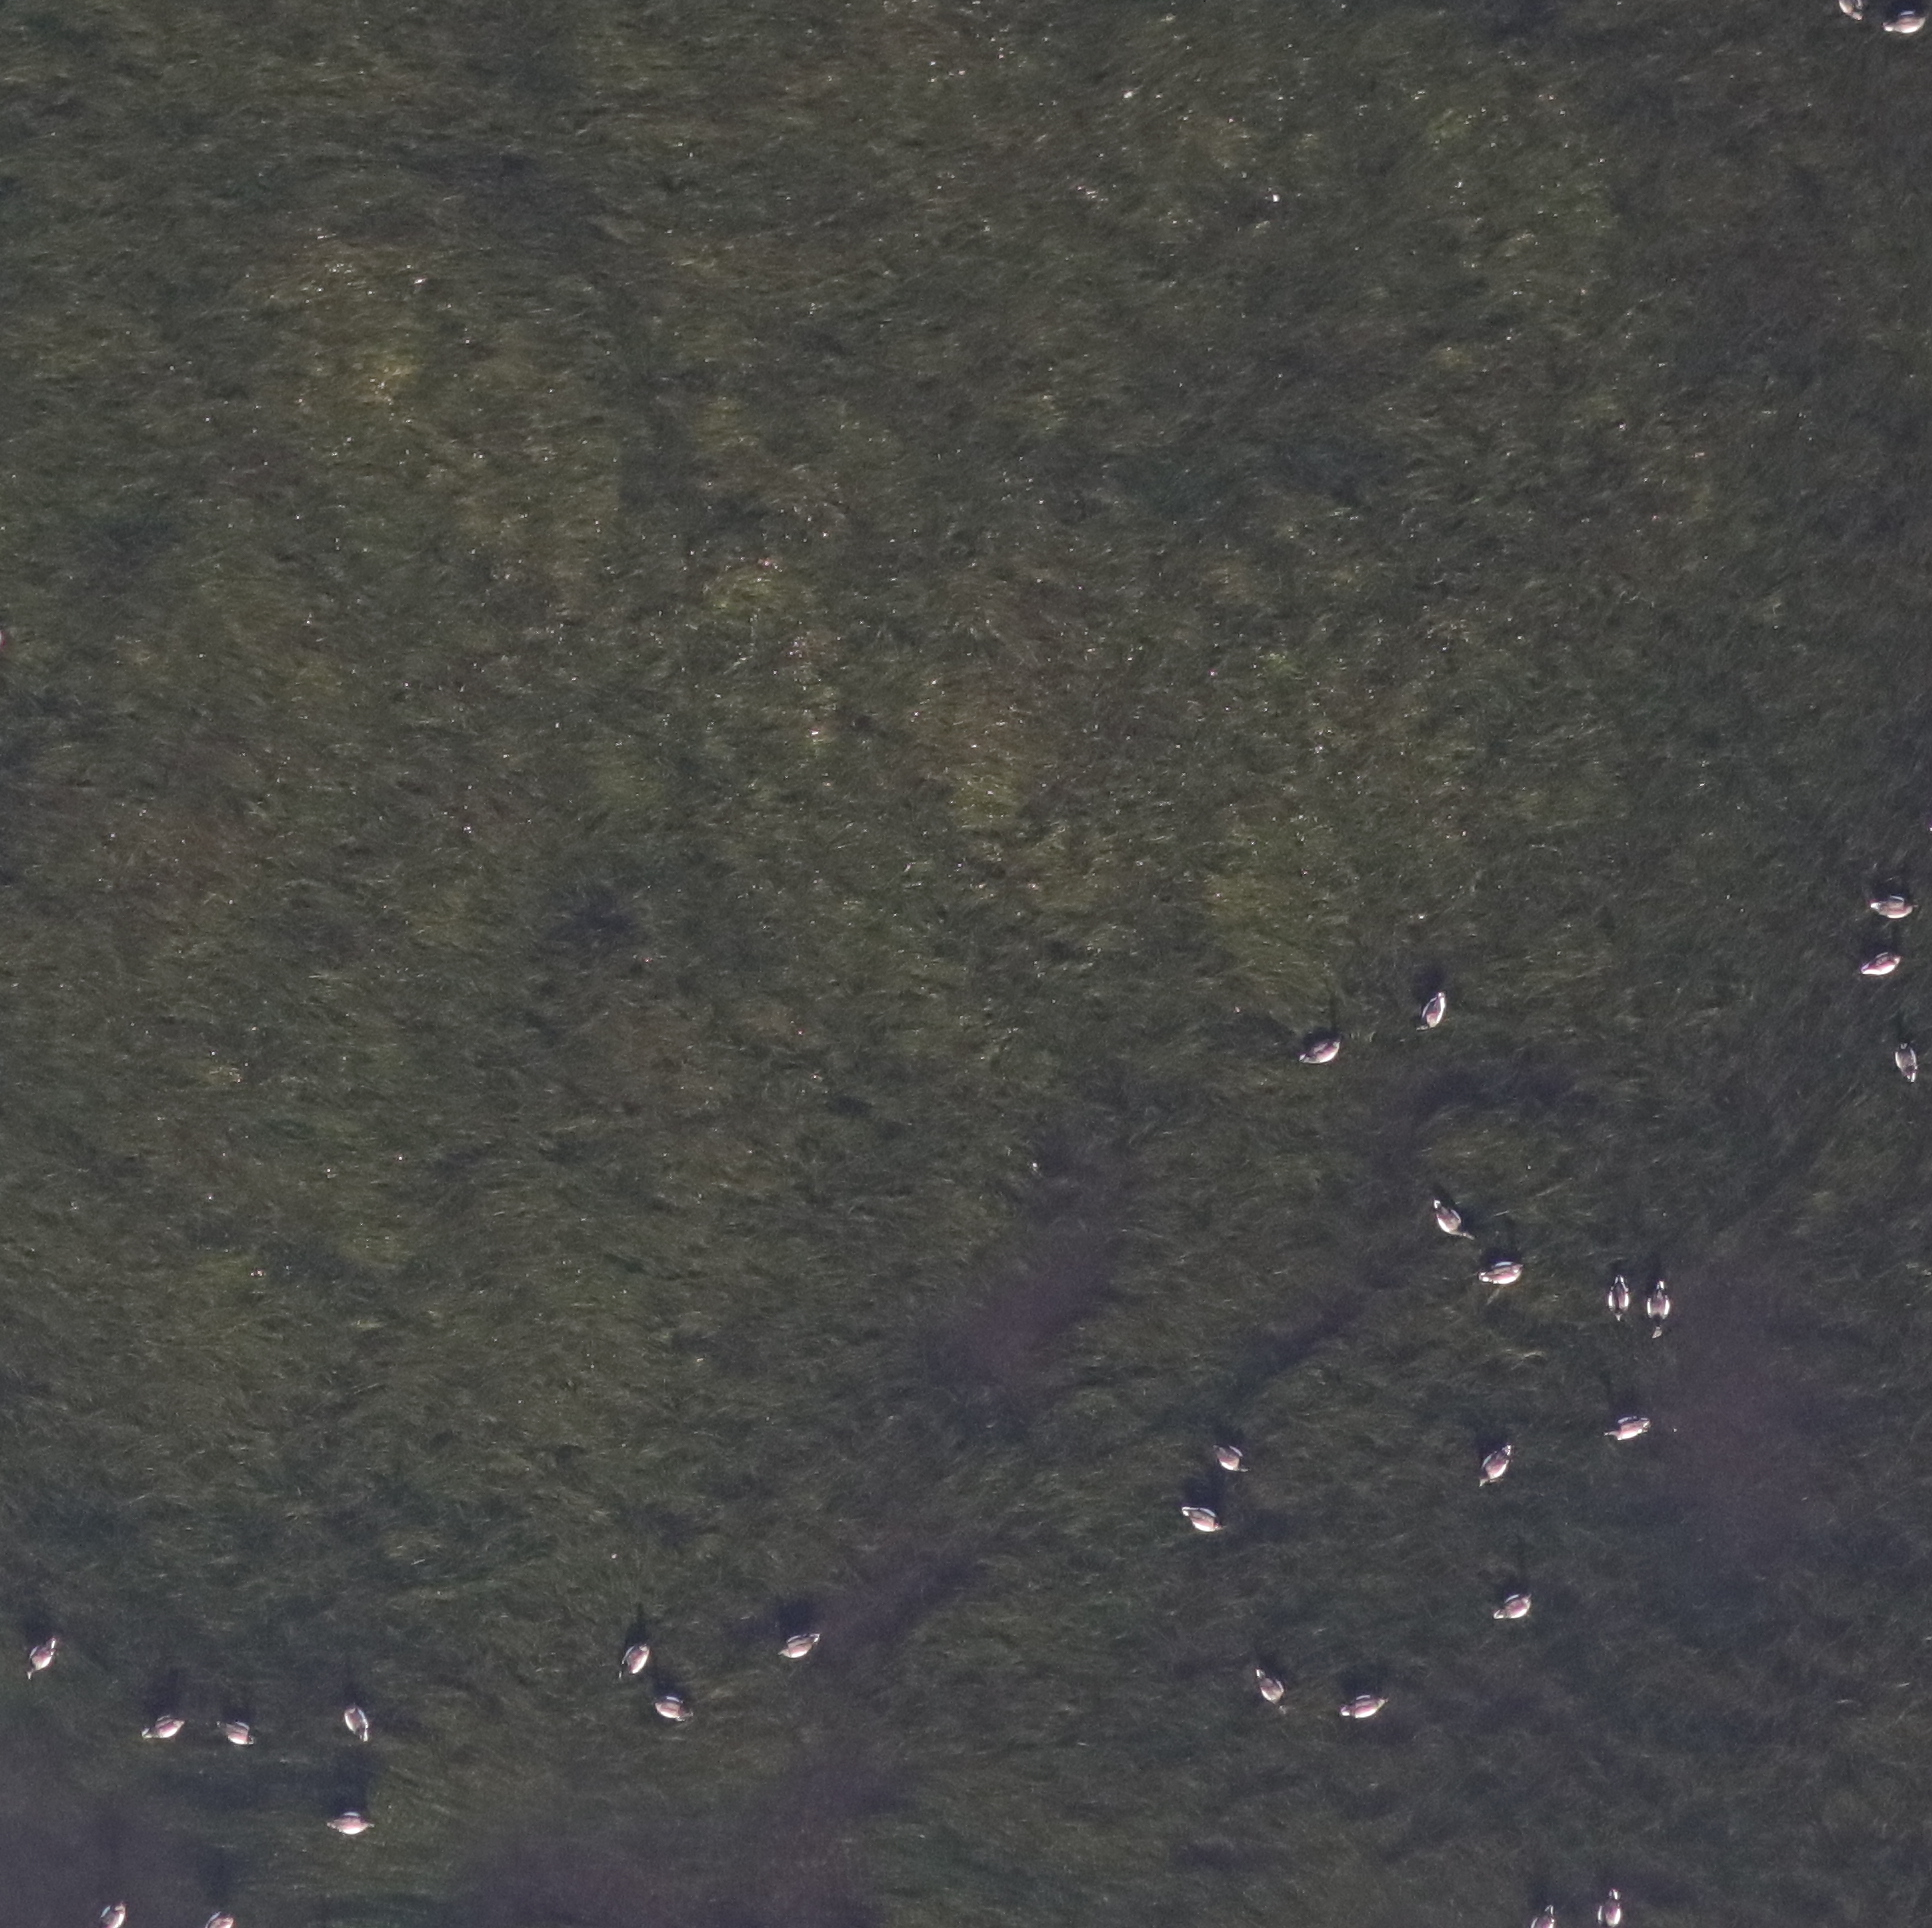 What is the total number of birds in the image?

30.